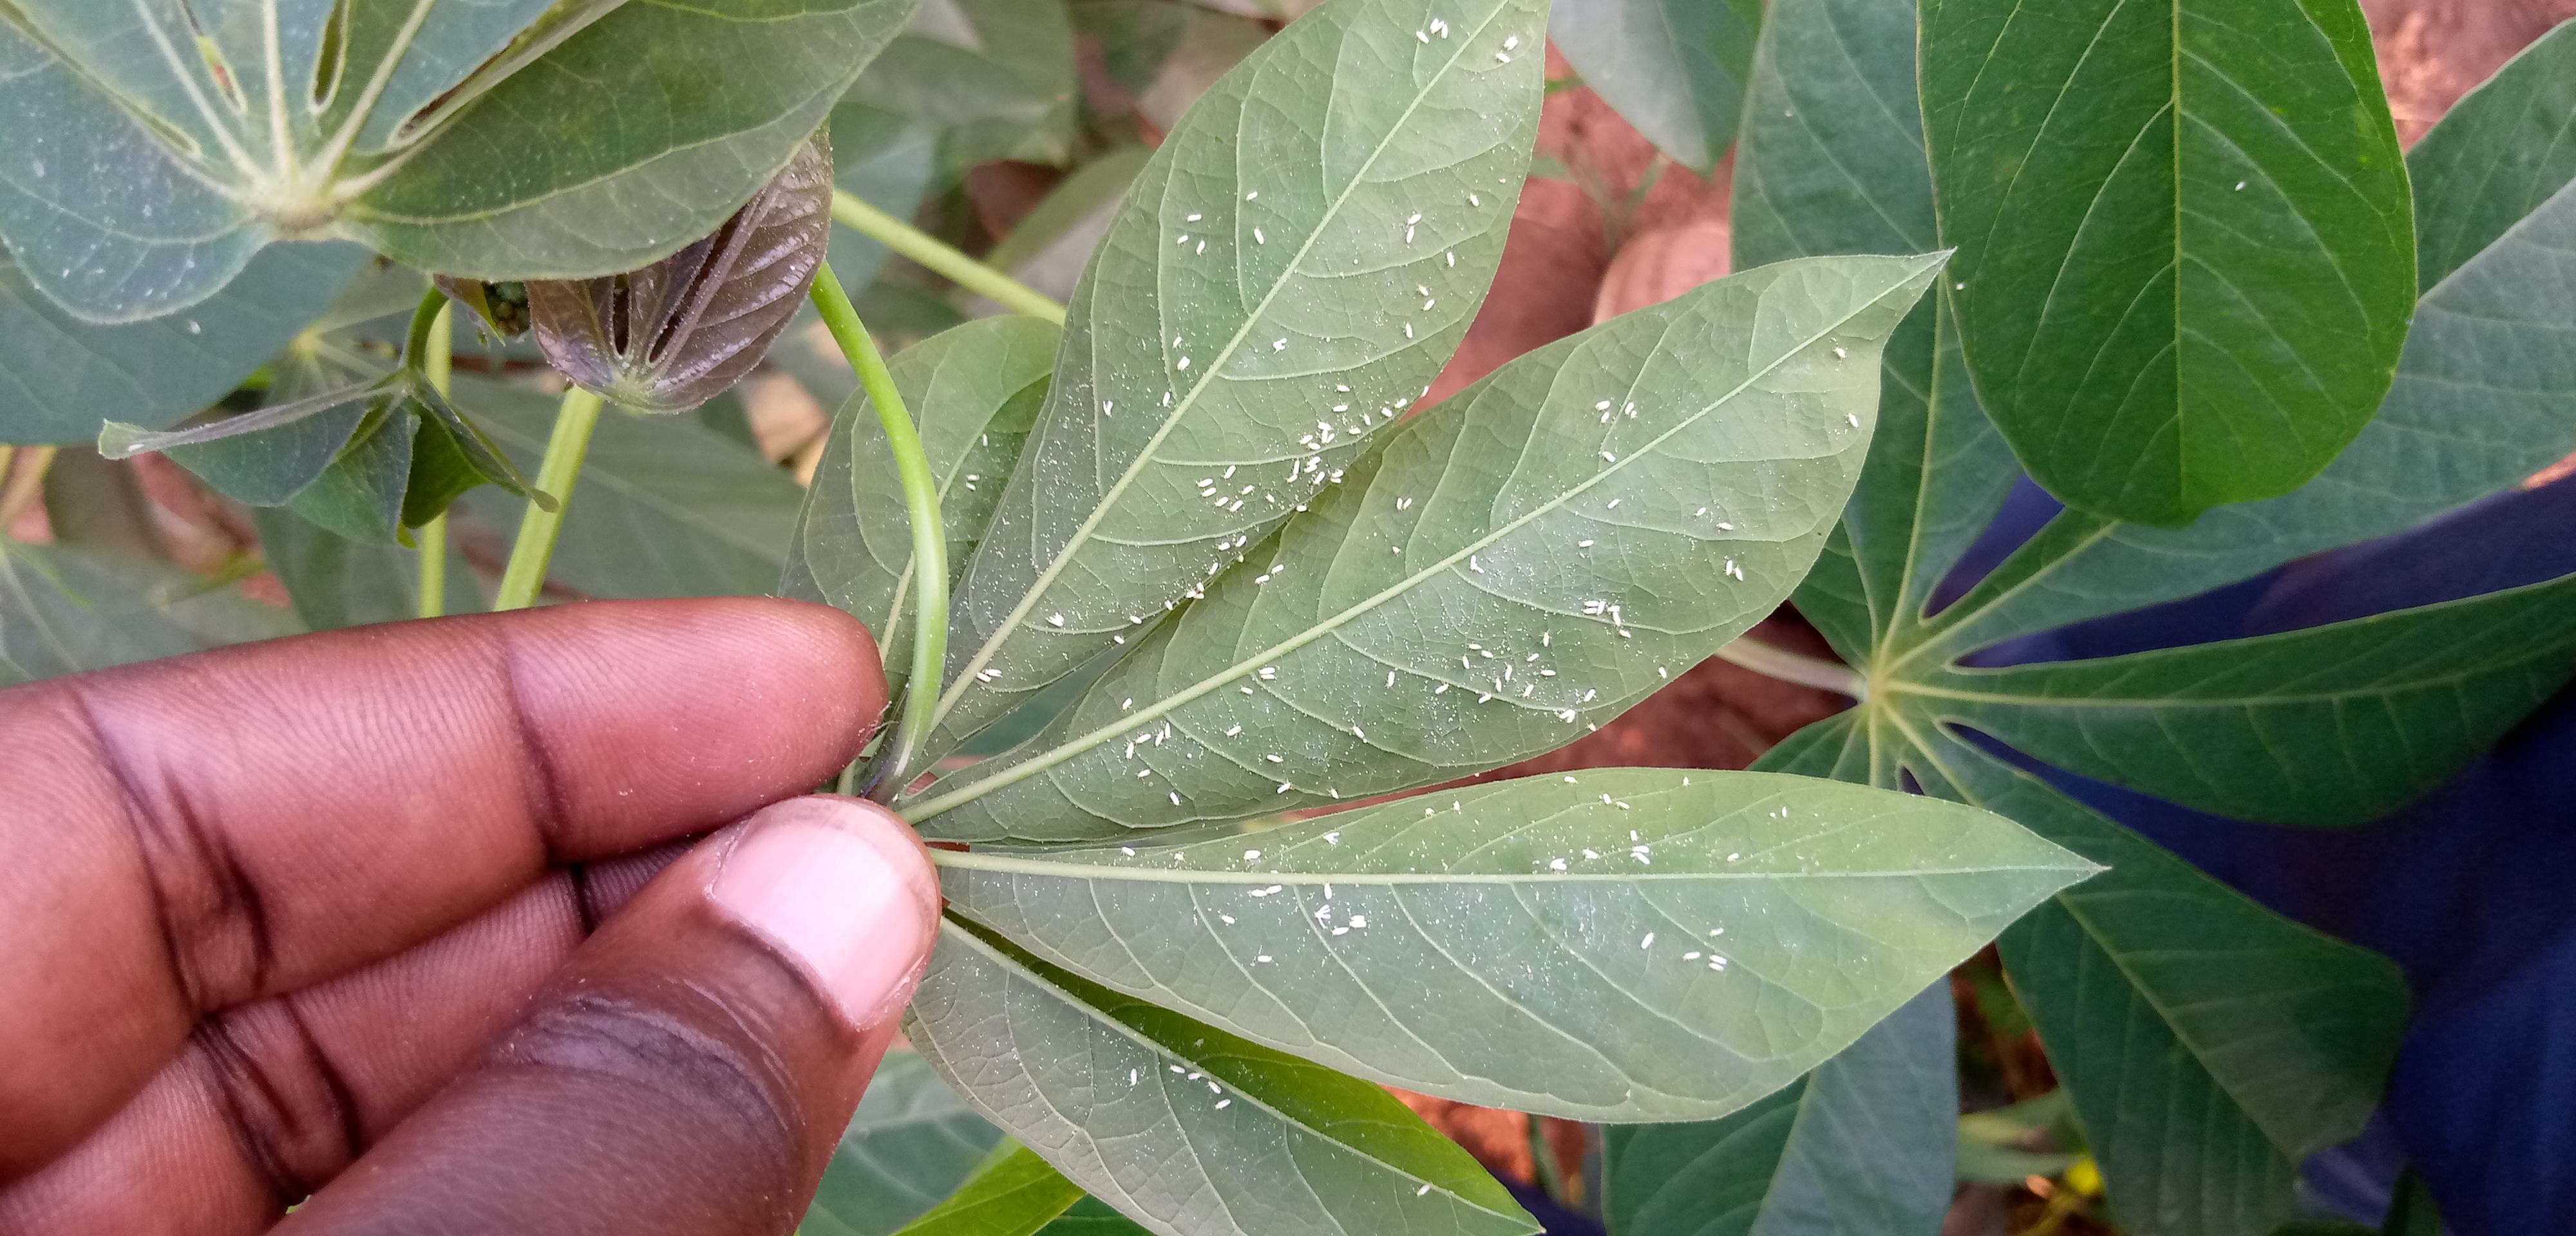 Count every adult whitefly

172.